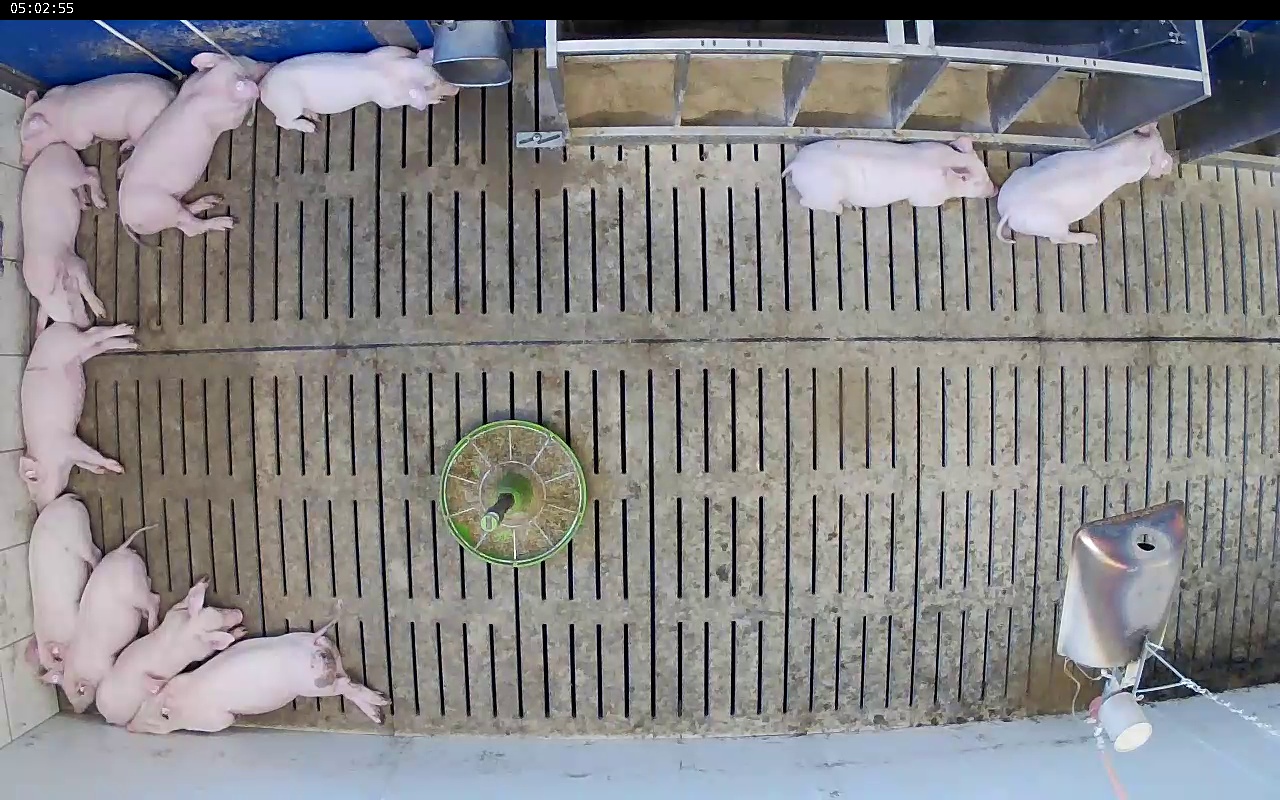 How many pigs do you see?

11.